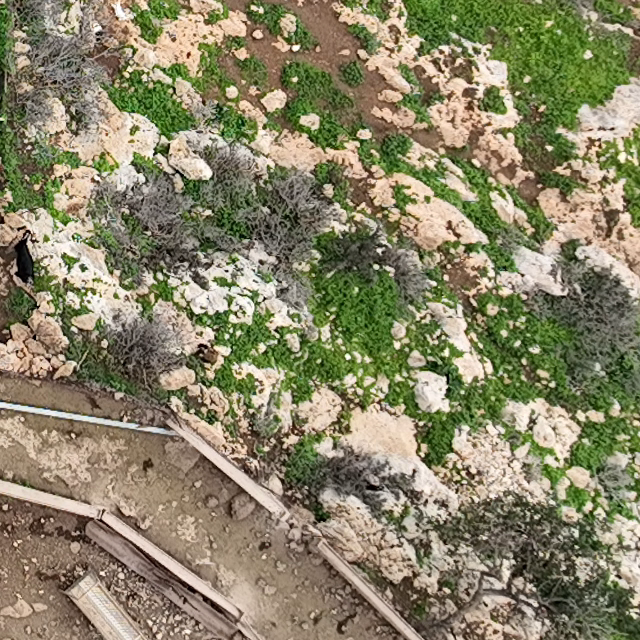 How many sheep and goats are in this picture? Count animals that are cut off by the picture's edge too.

2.